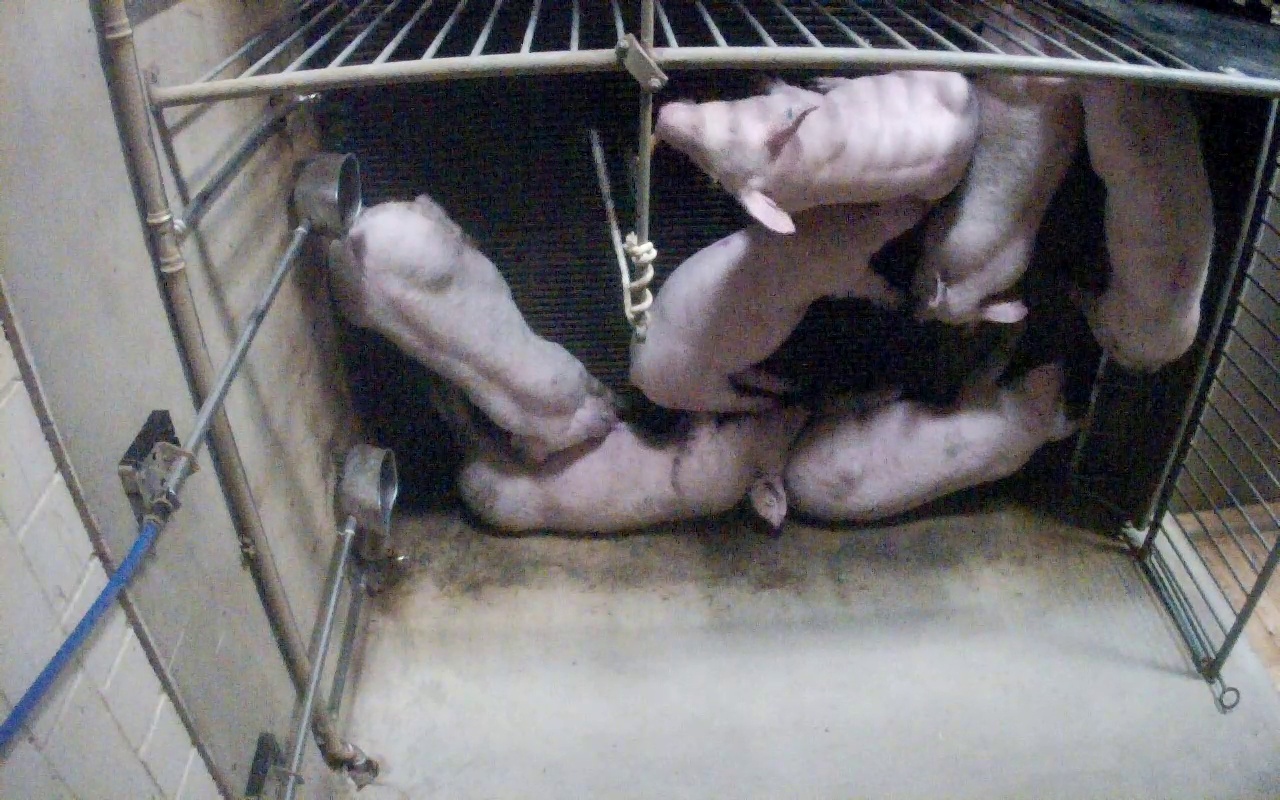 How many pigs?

7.